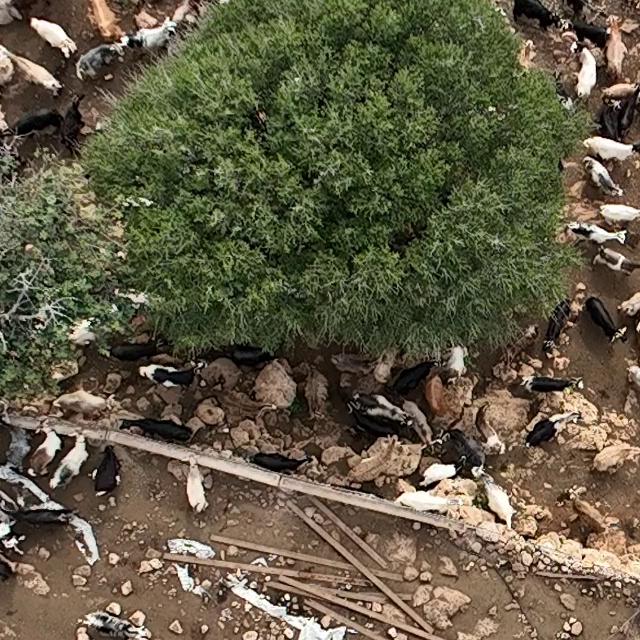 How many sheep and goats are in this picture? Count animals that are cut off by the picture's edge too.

68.